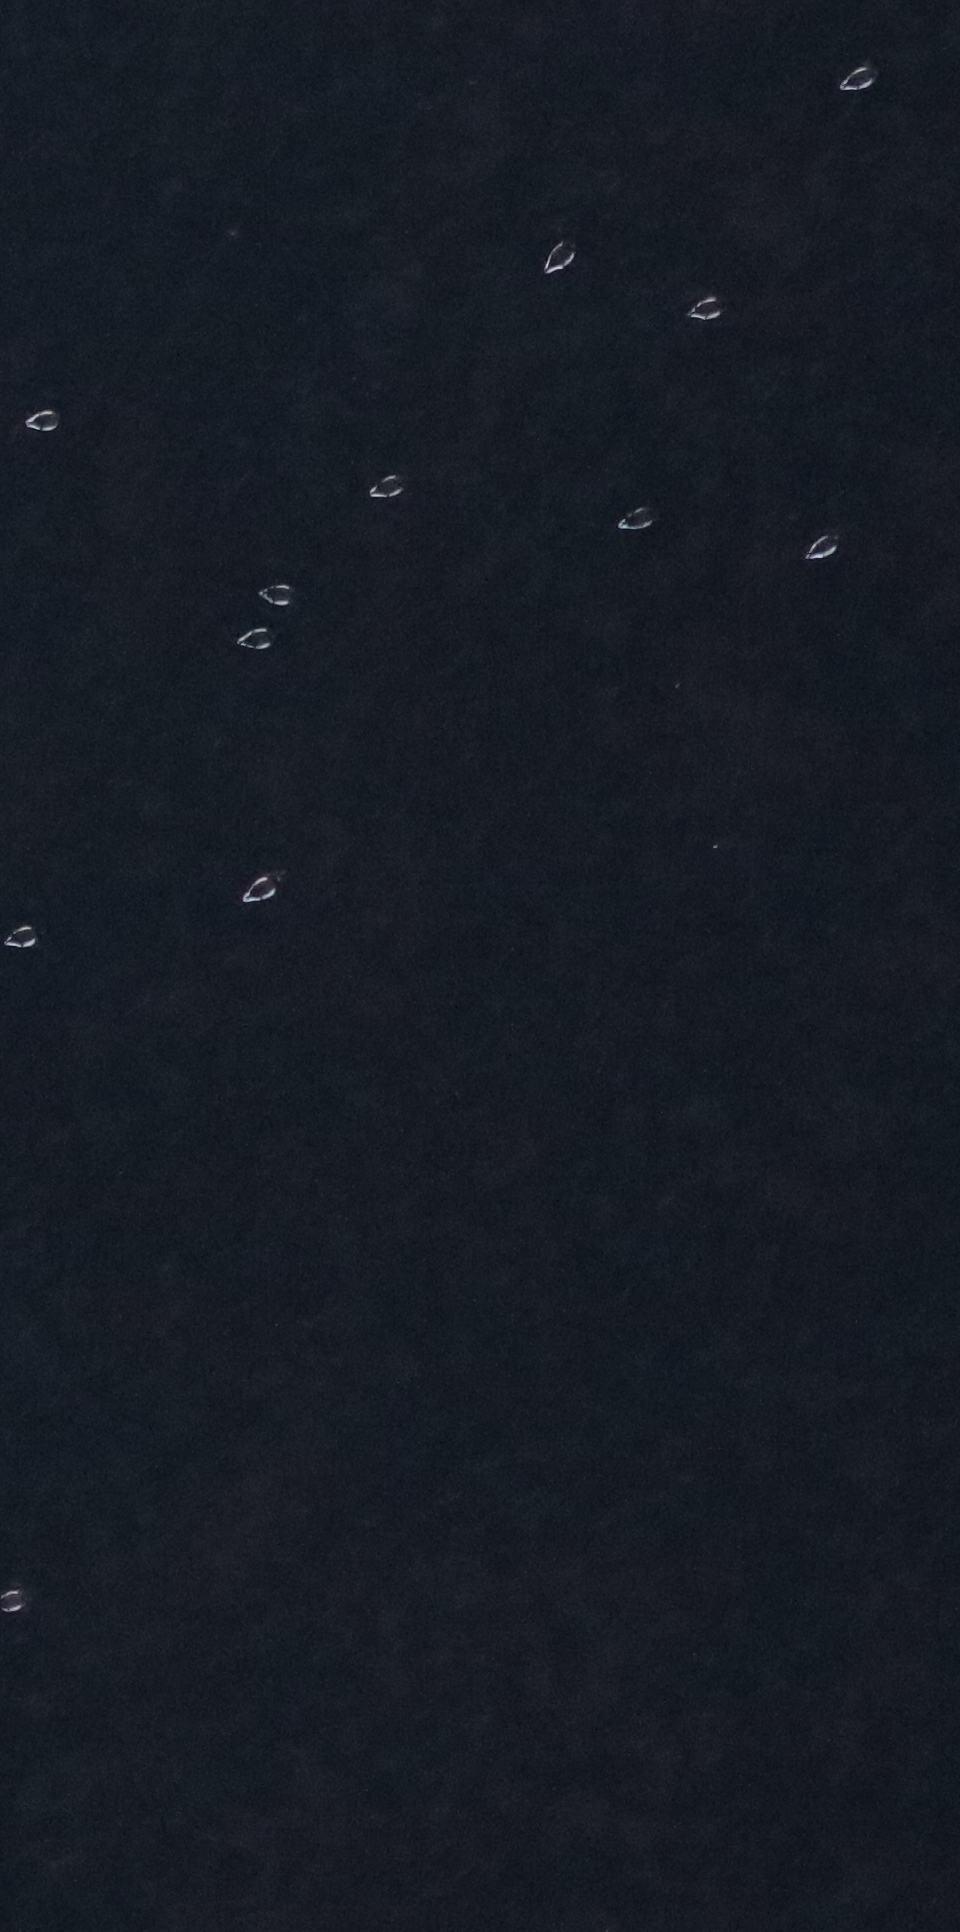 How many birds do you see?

12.